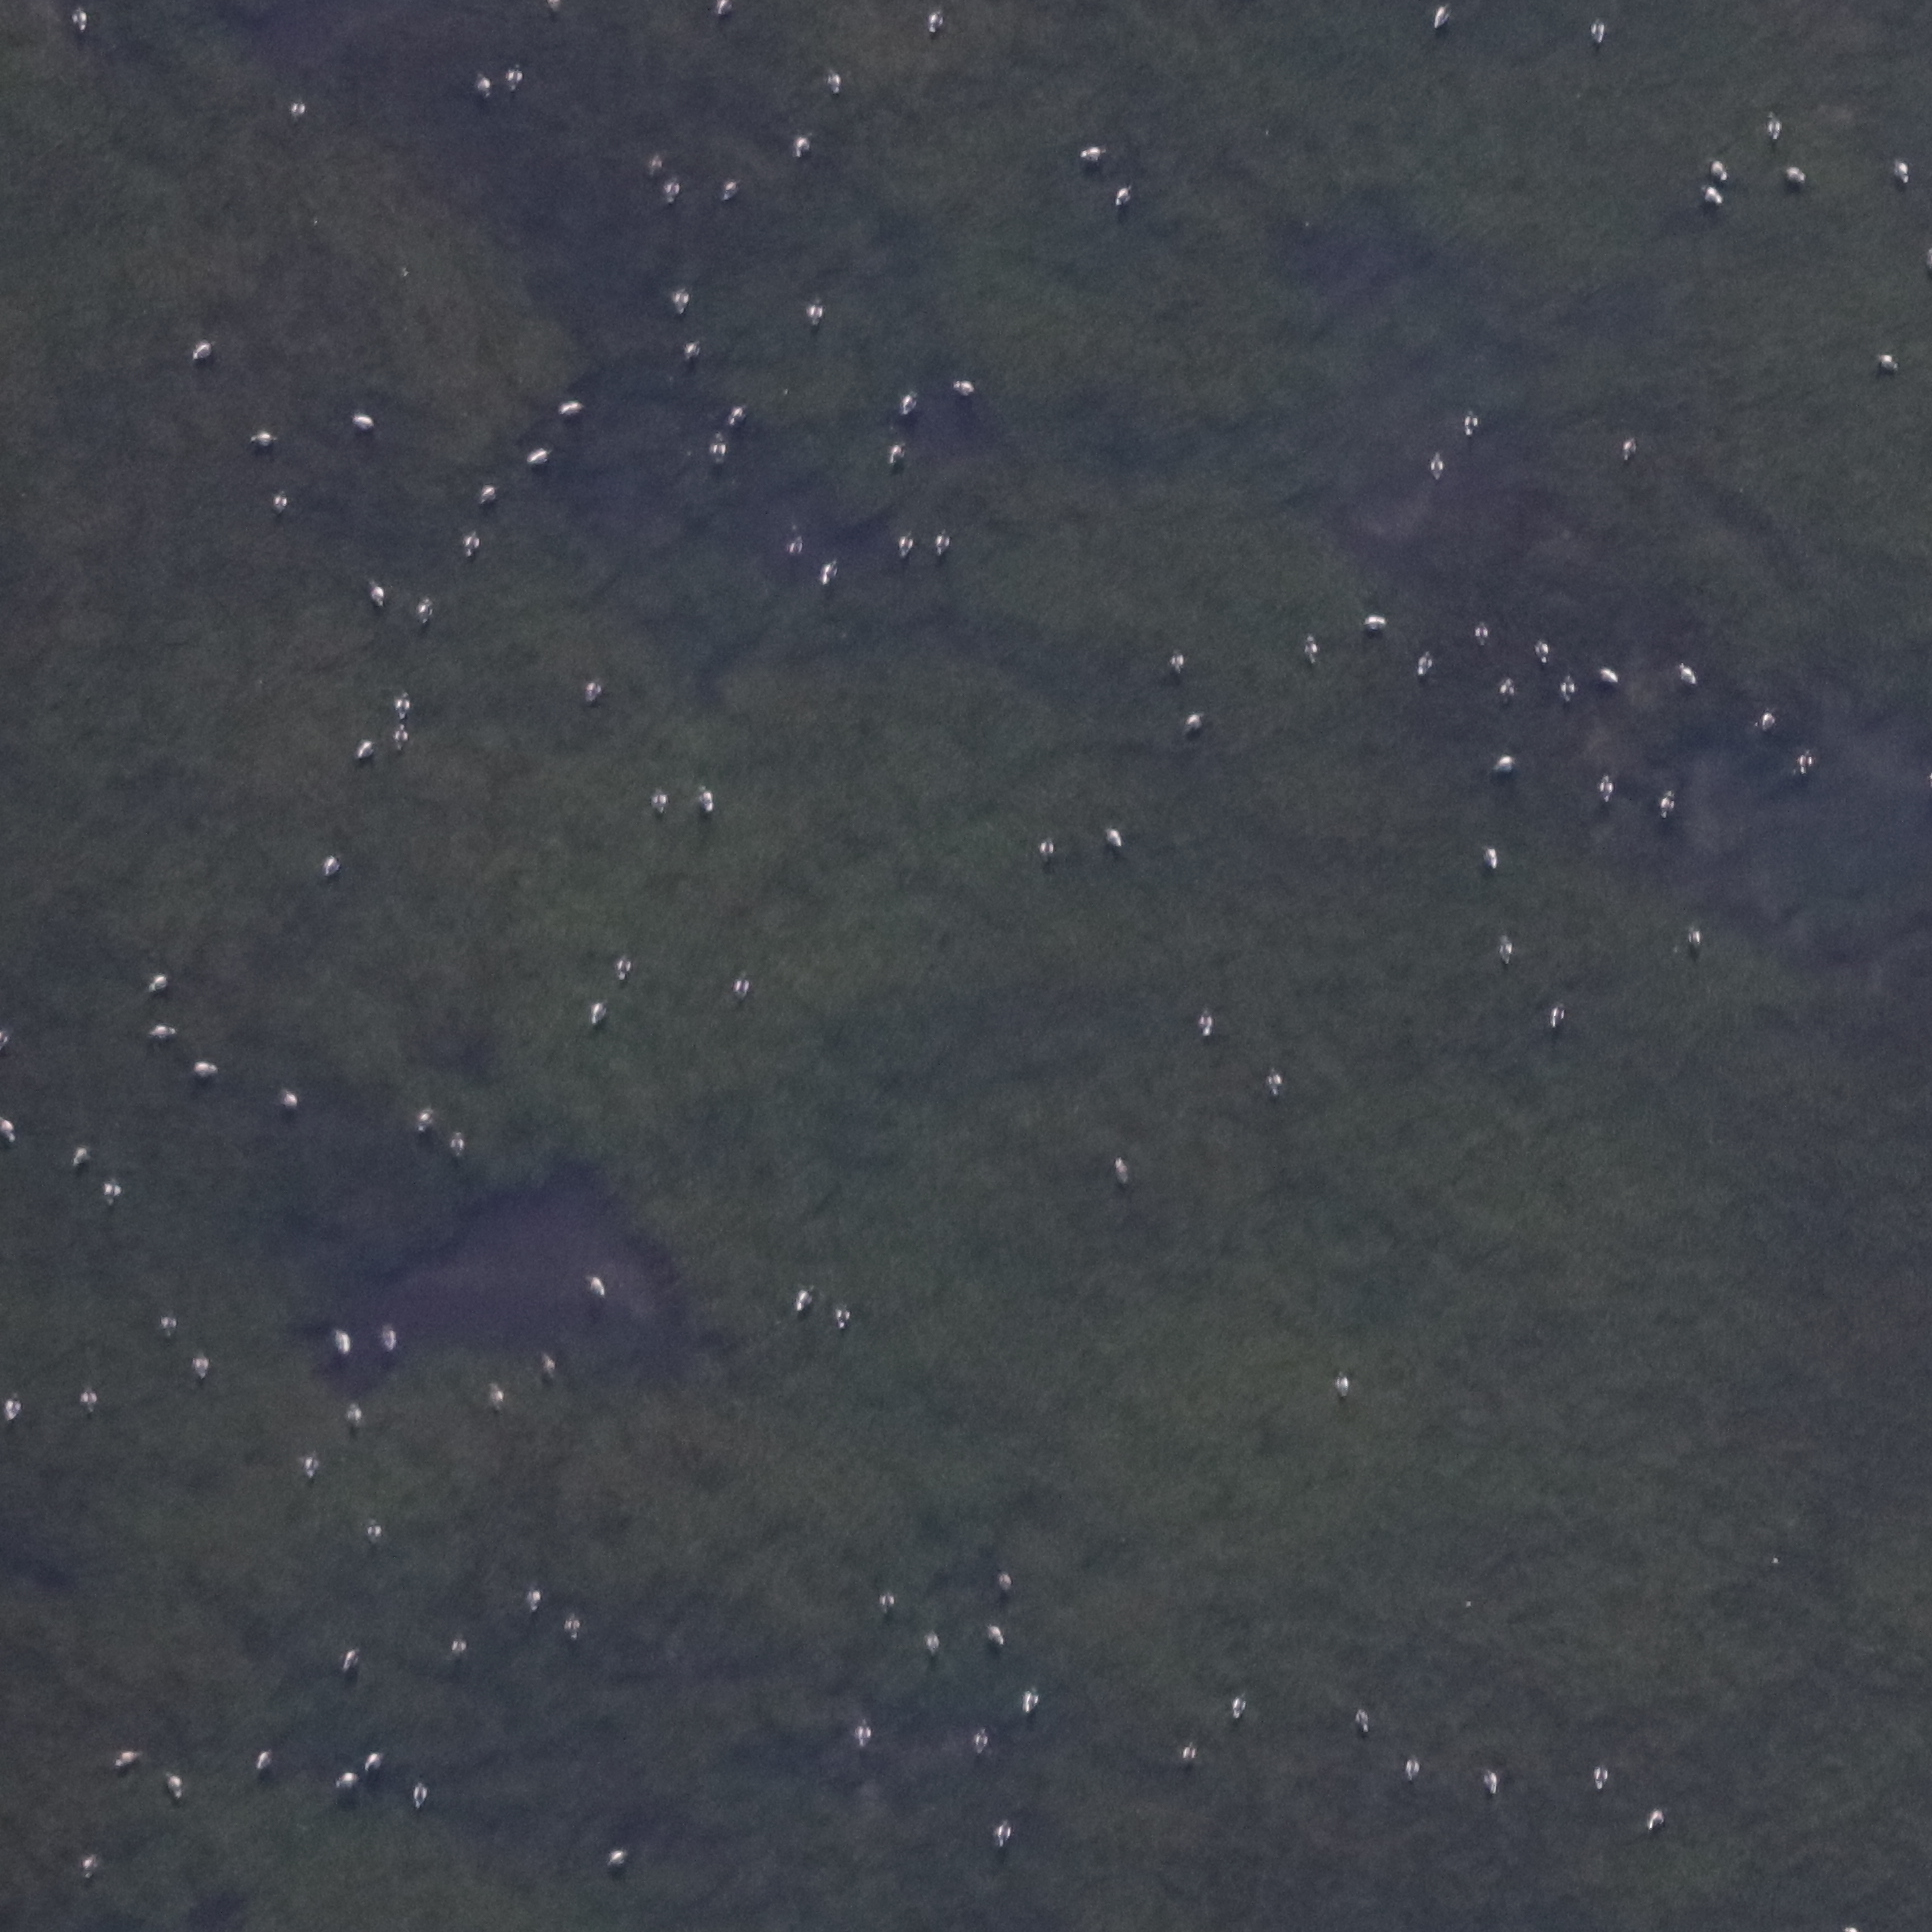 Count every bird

134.